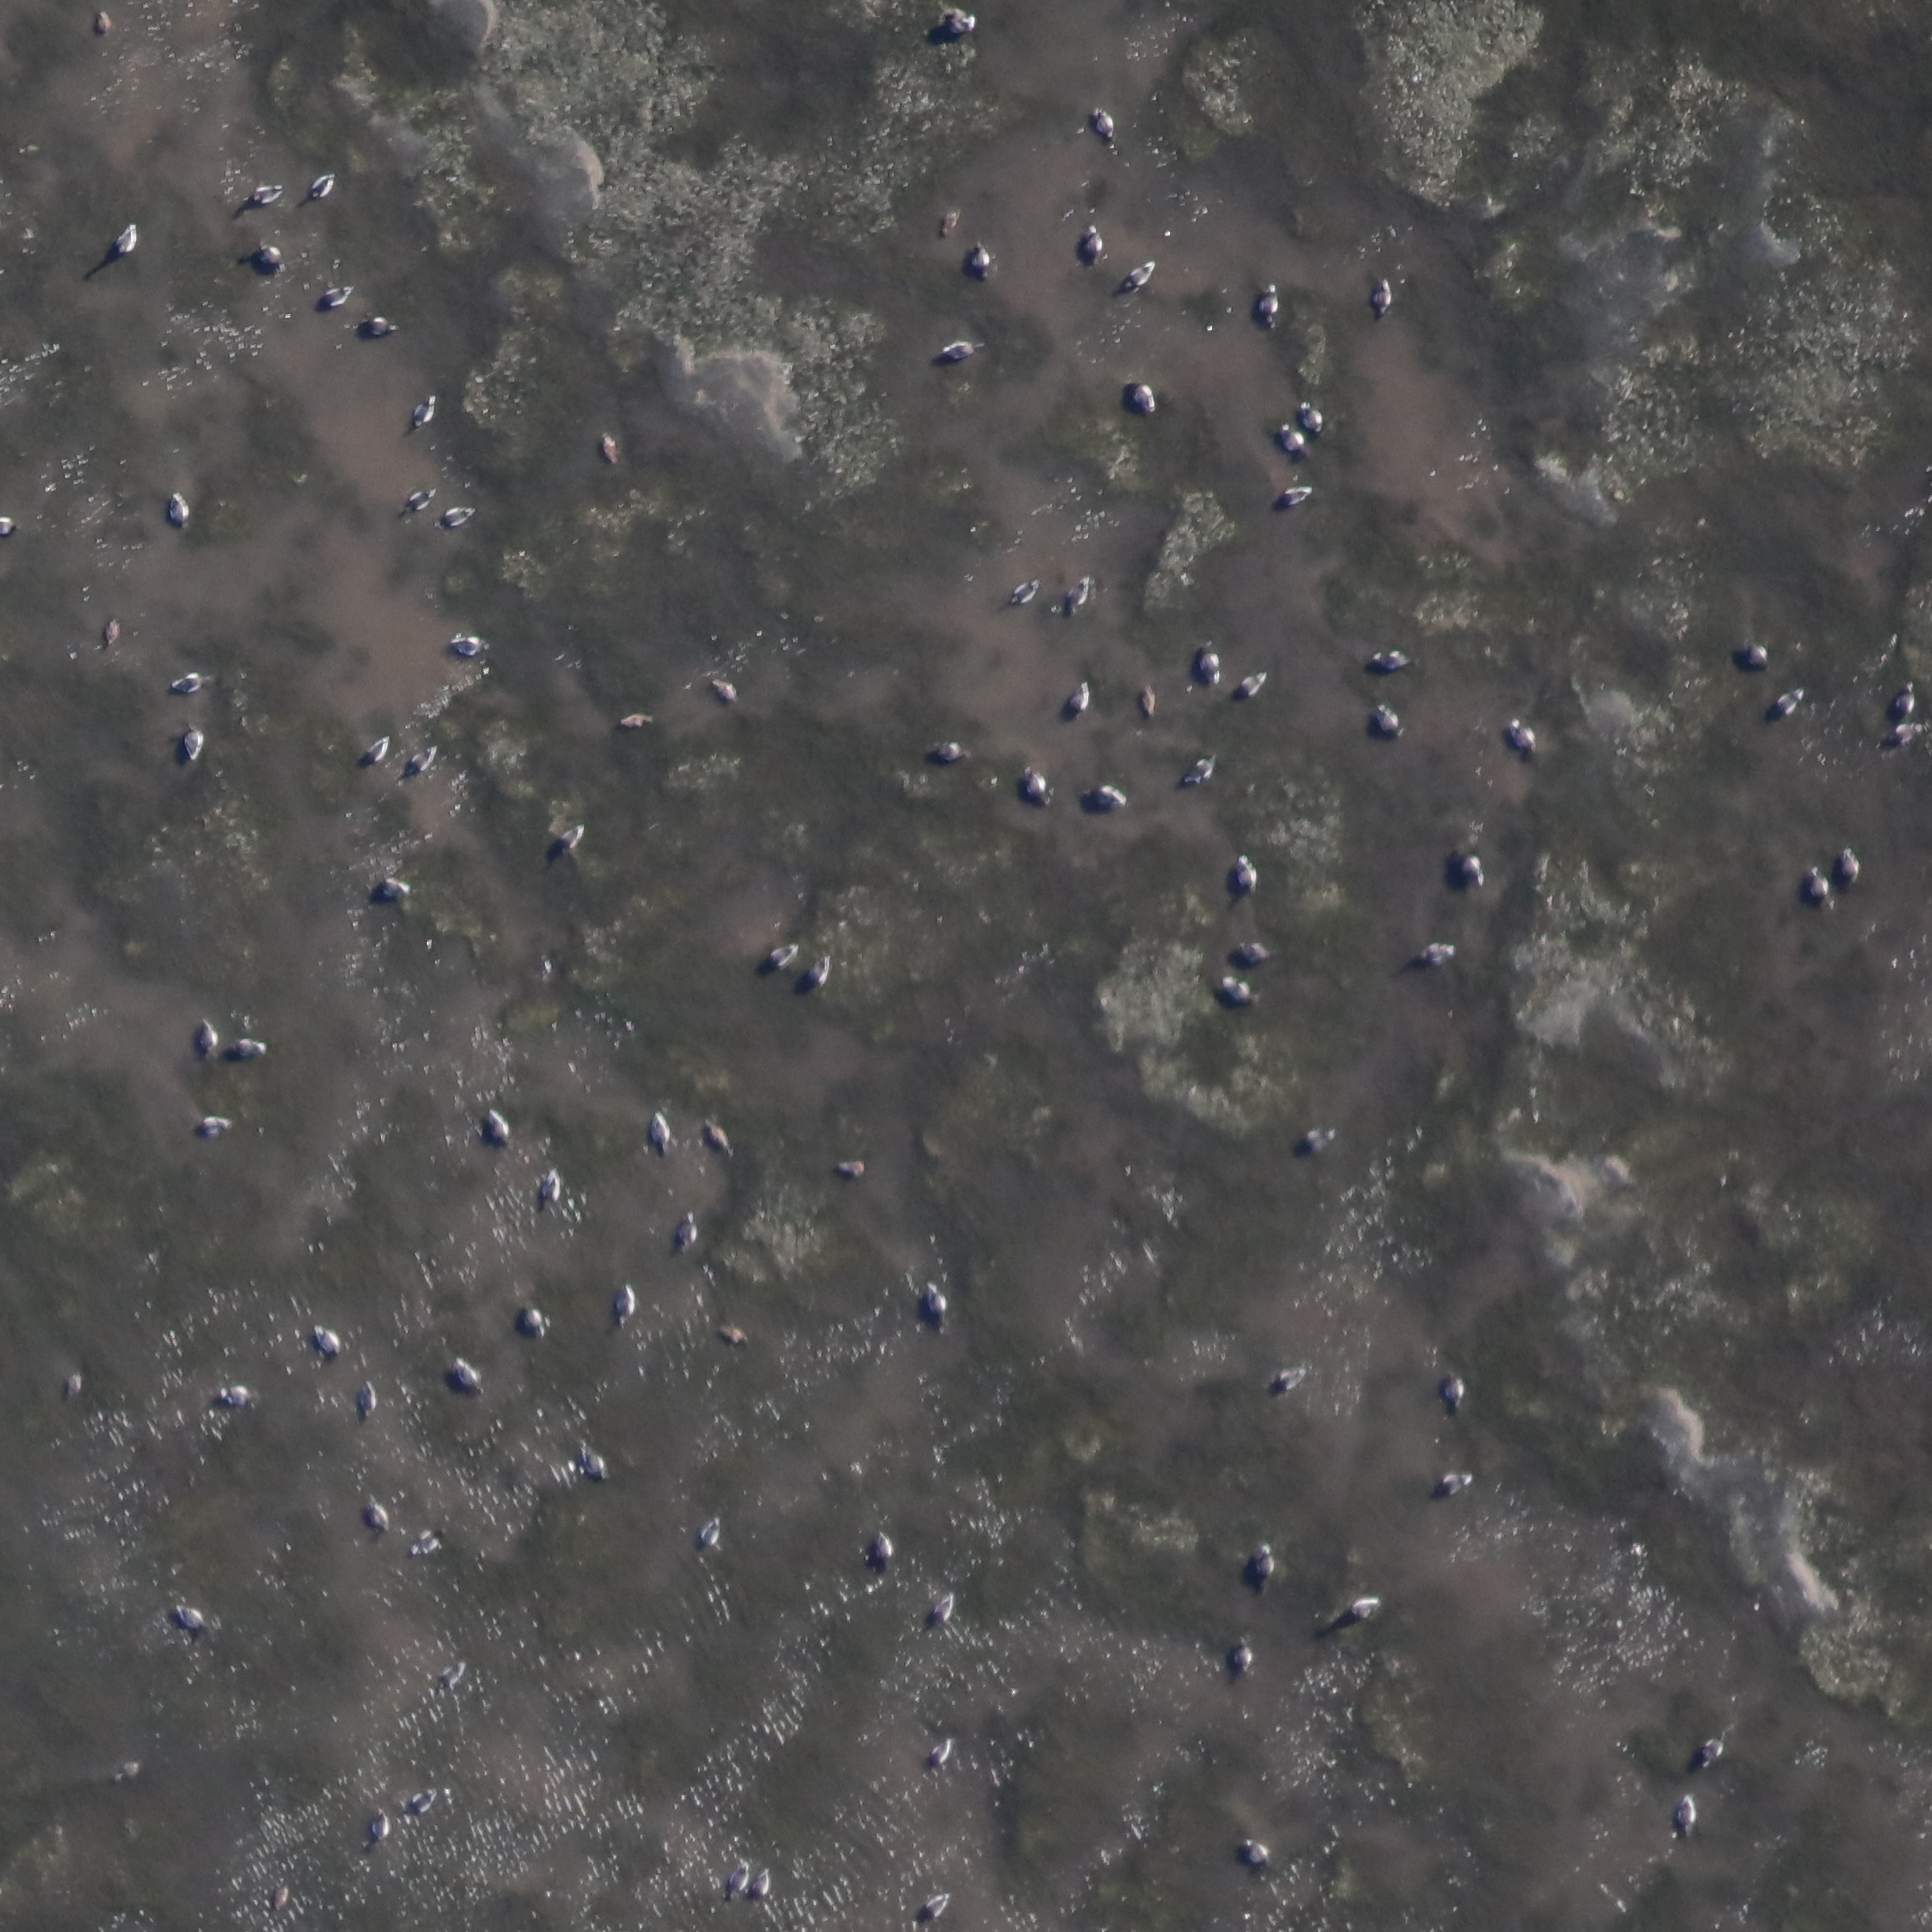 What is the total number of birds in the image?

105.